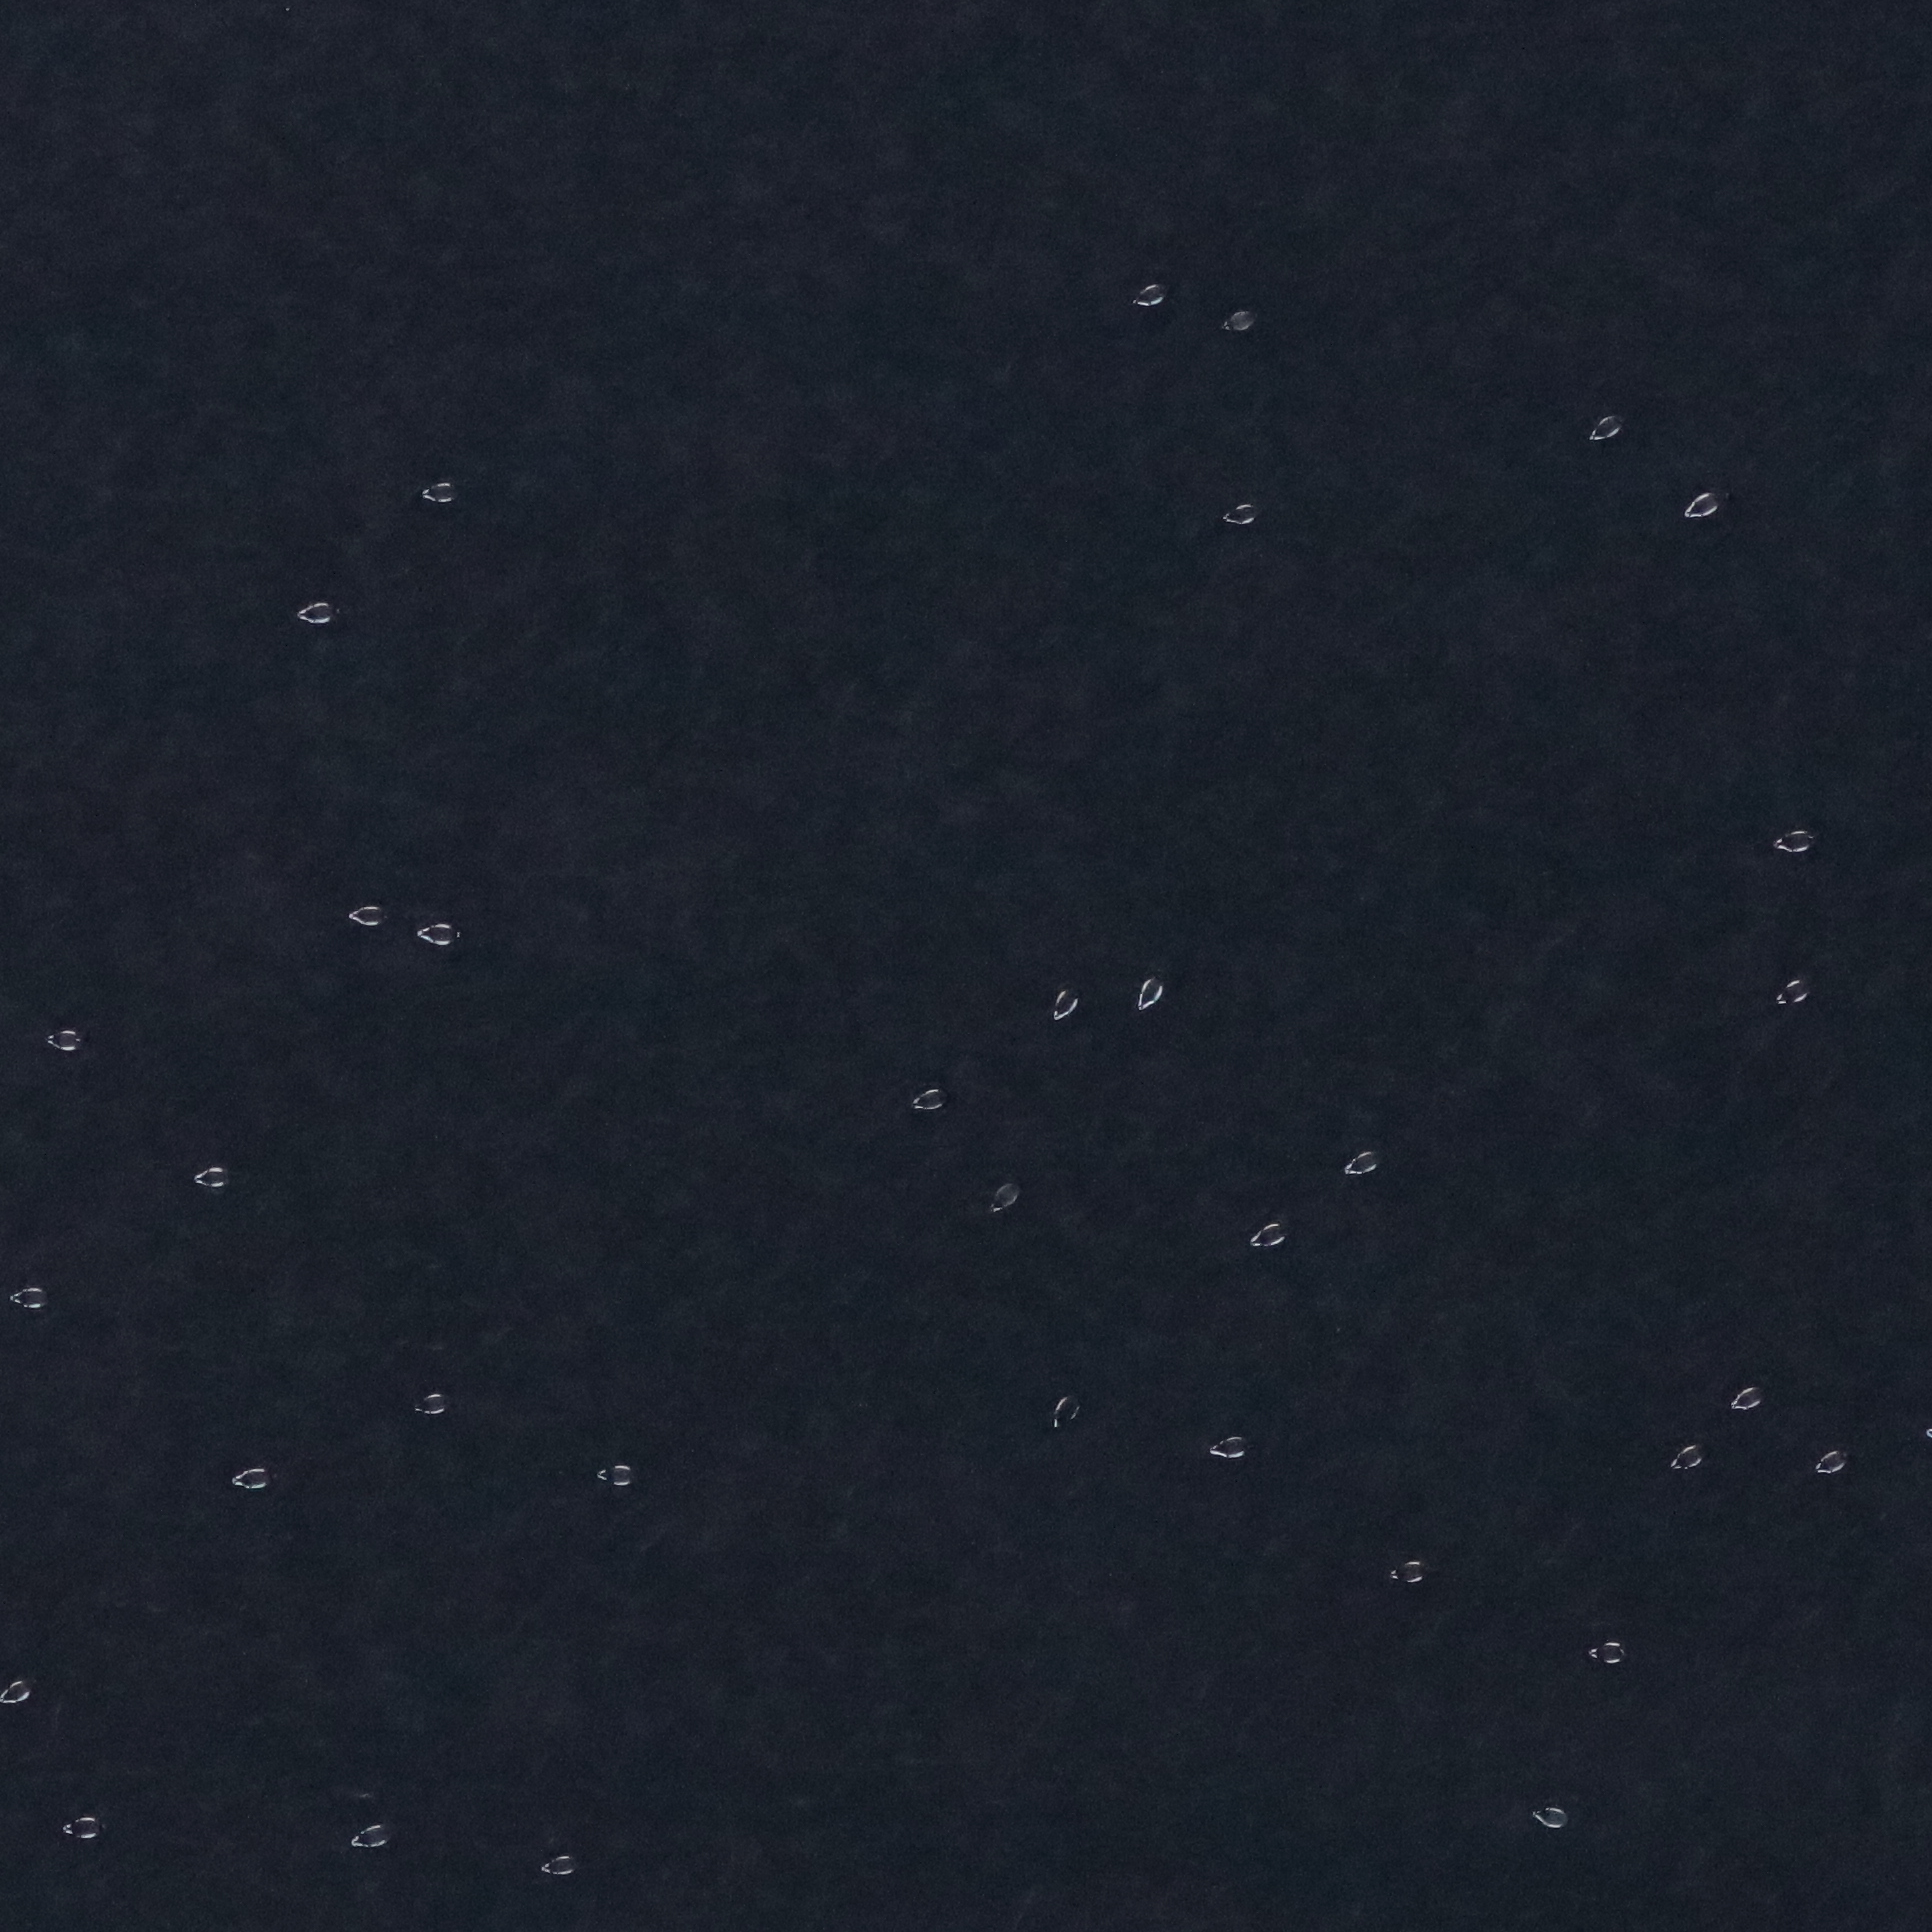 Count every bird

35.